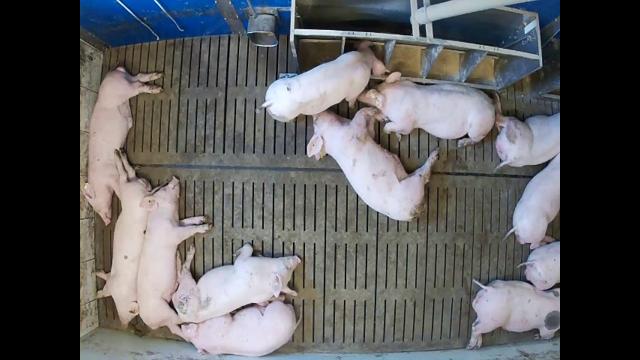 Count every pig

12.